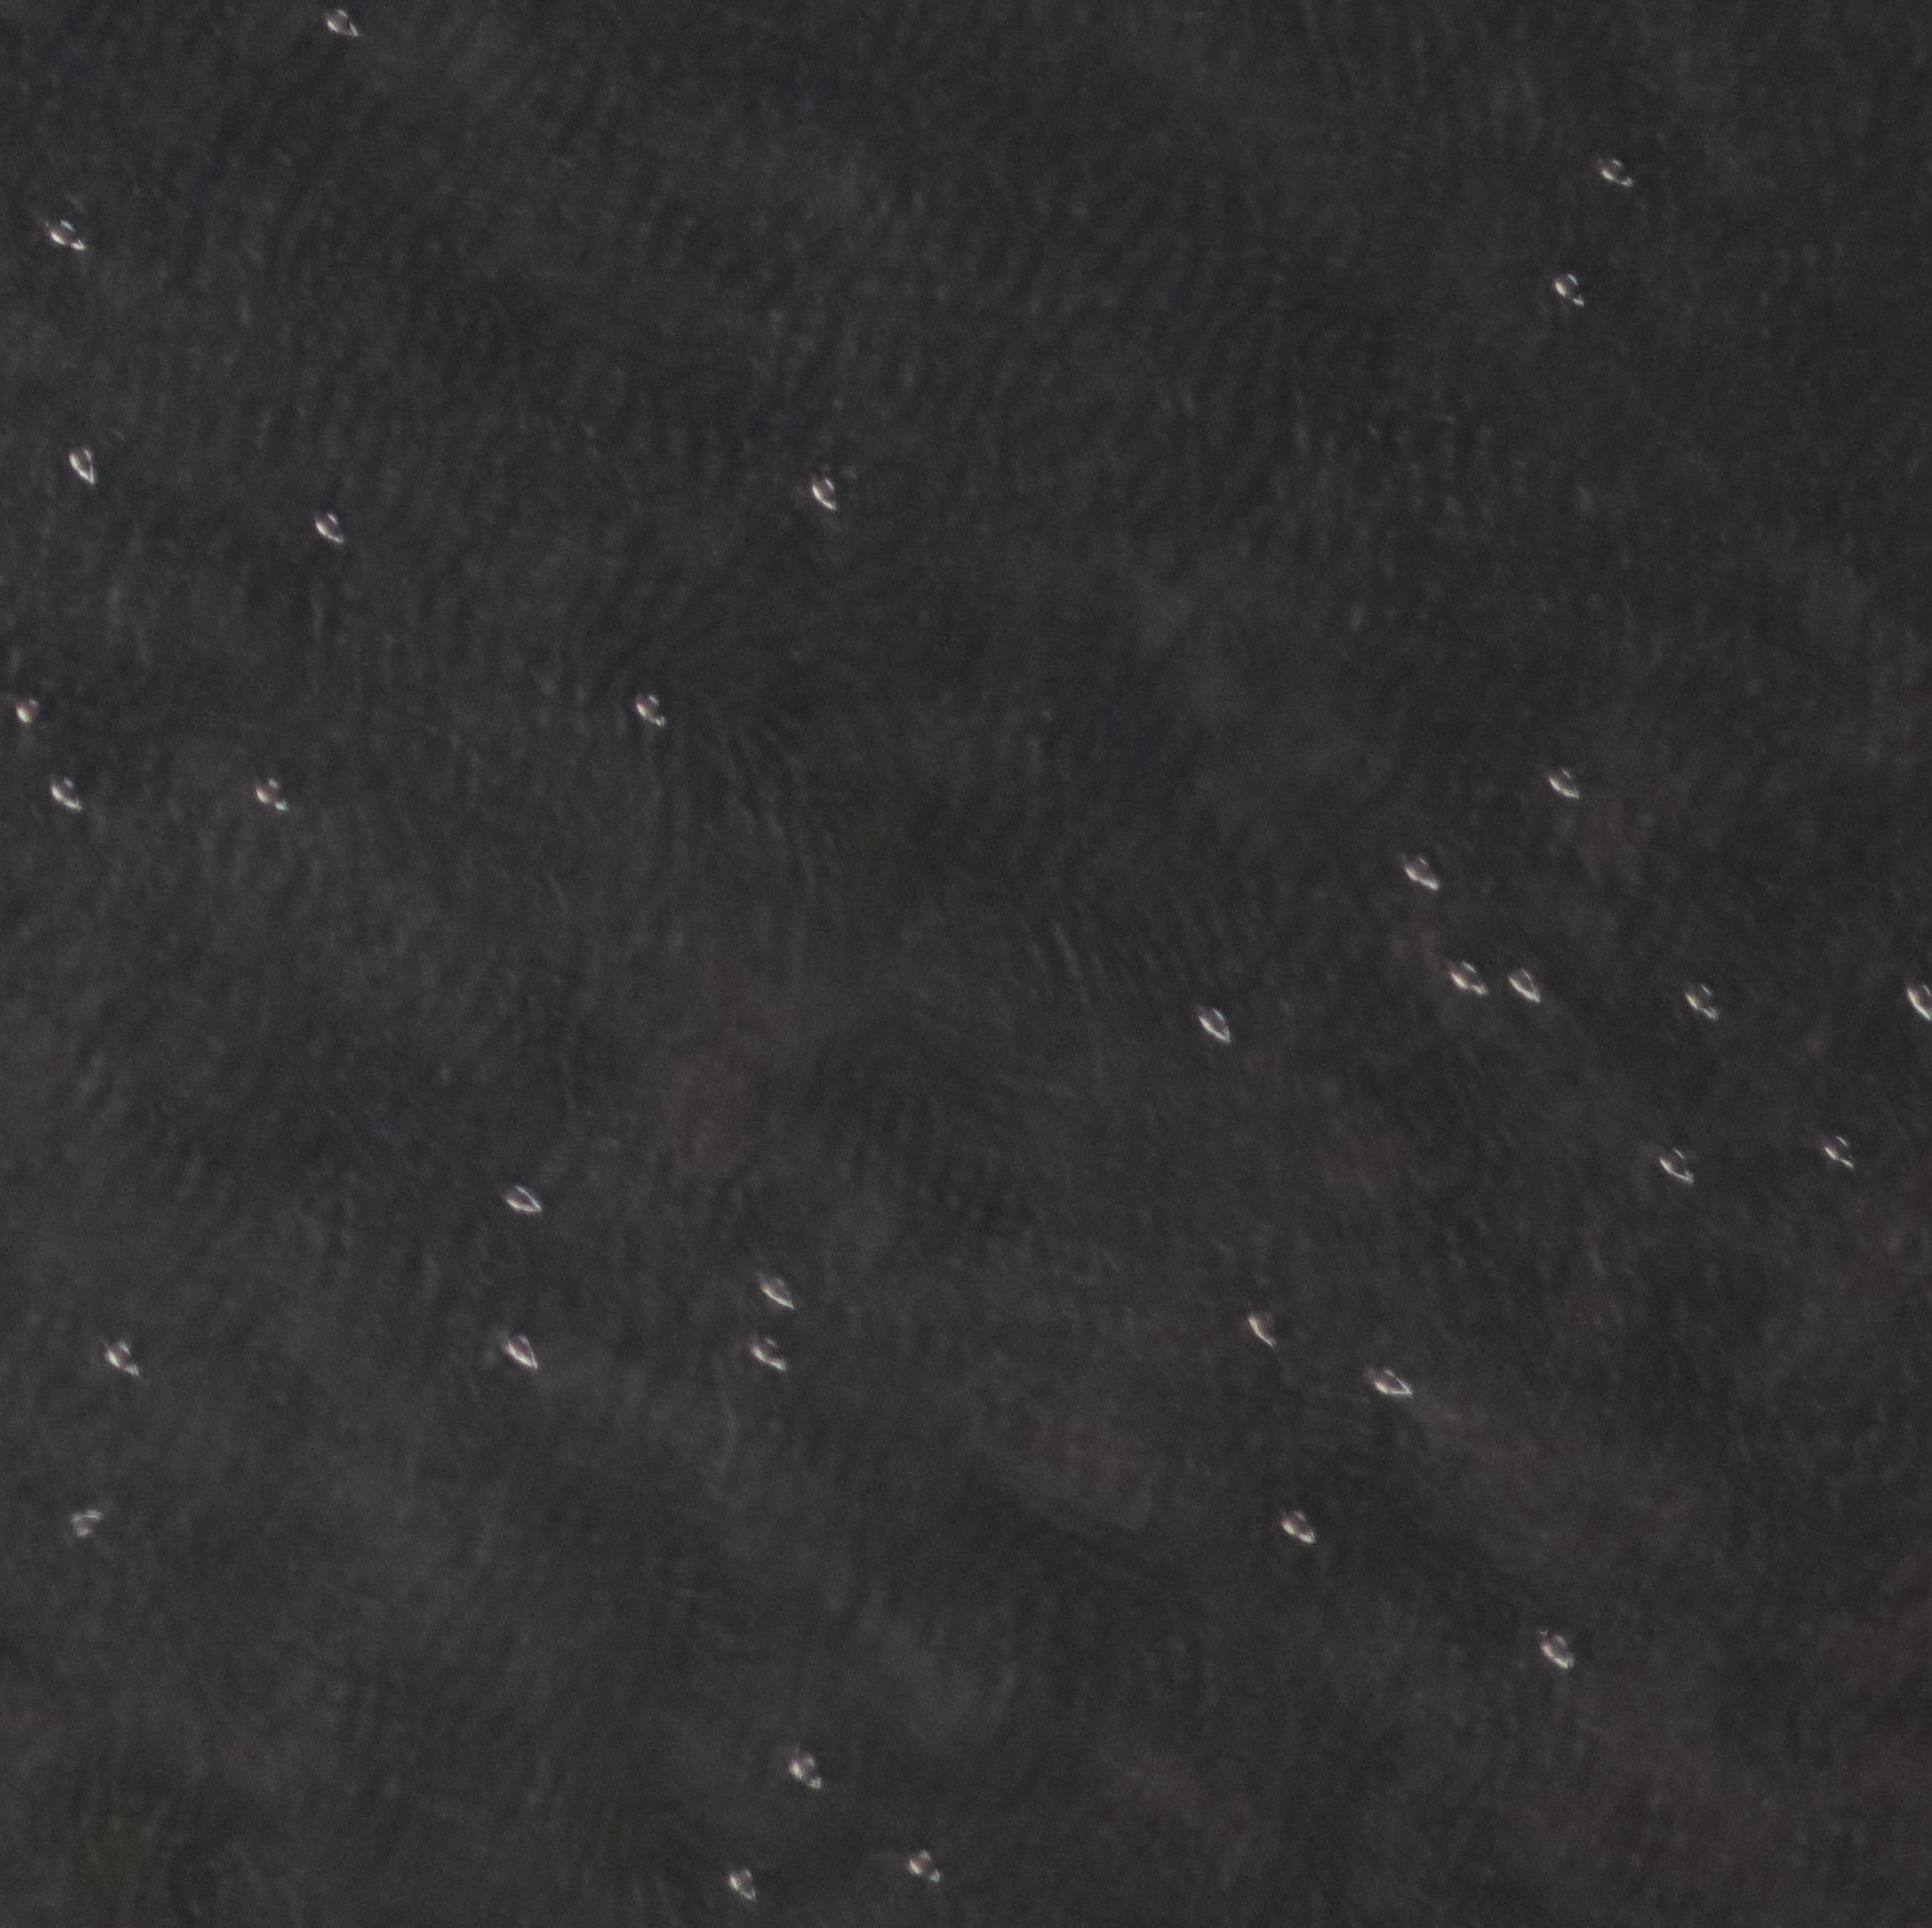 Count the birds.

33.